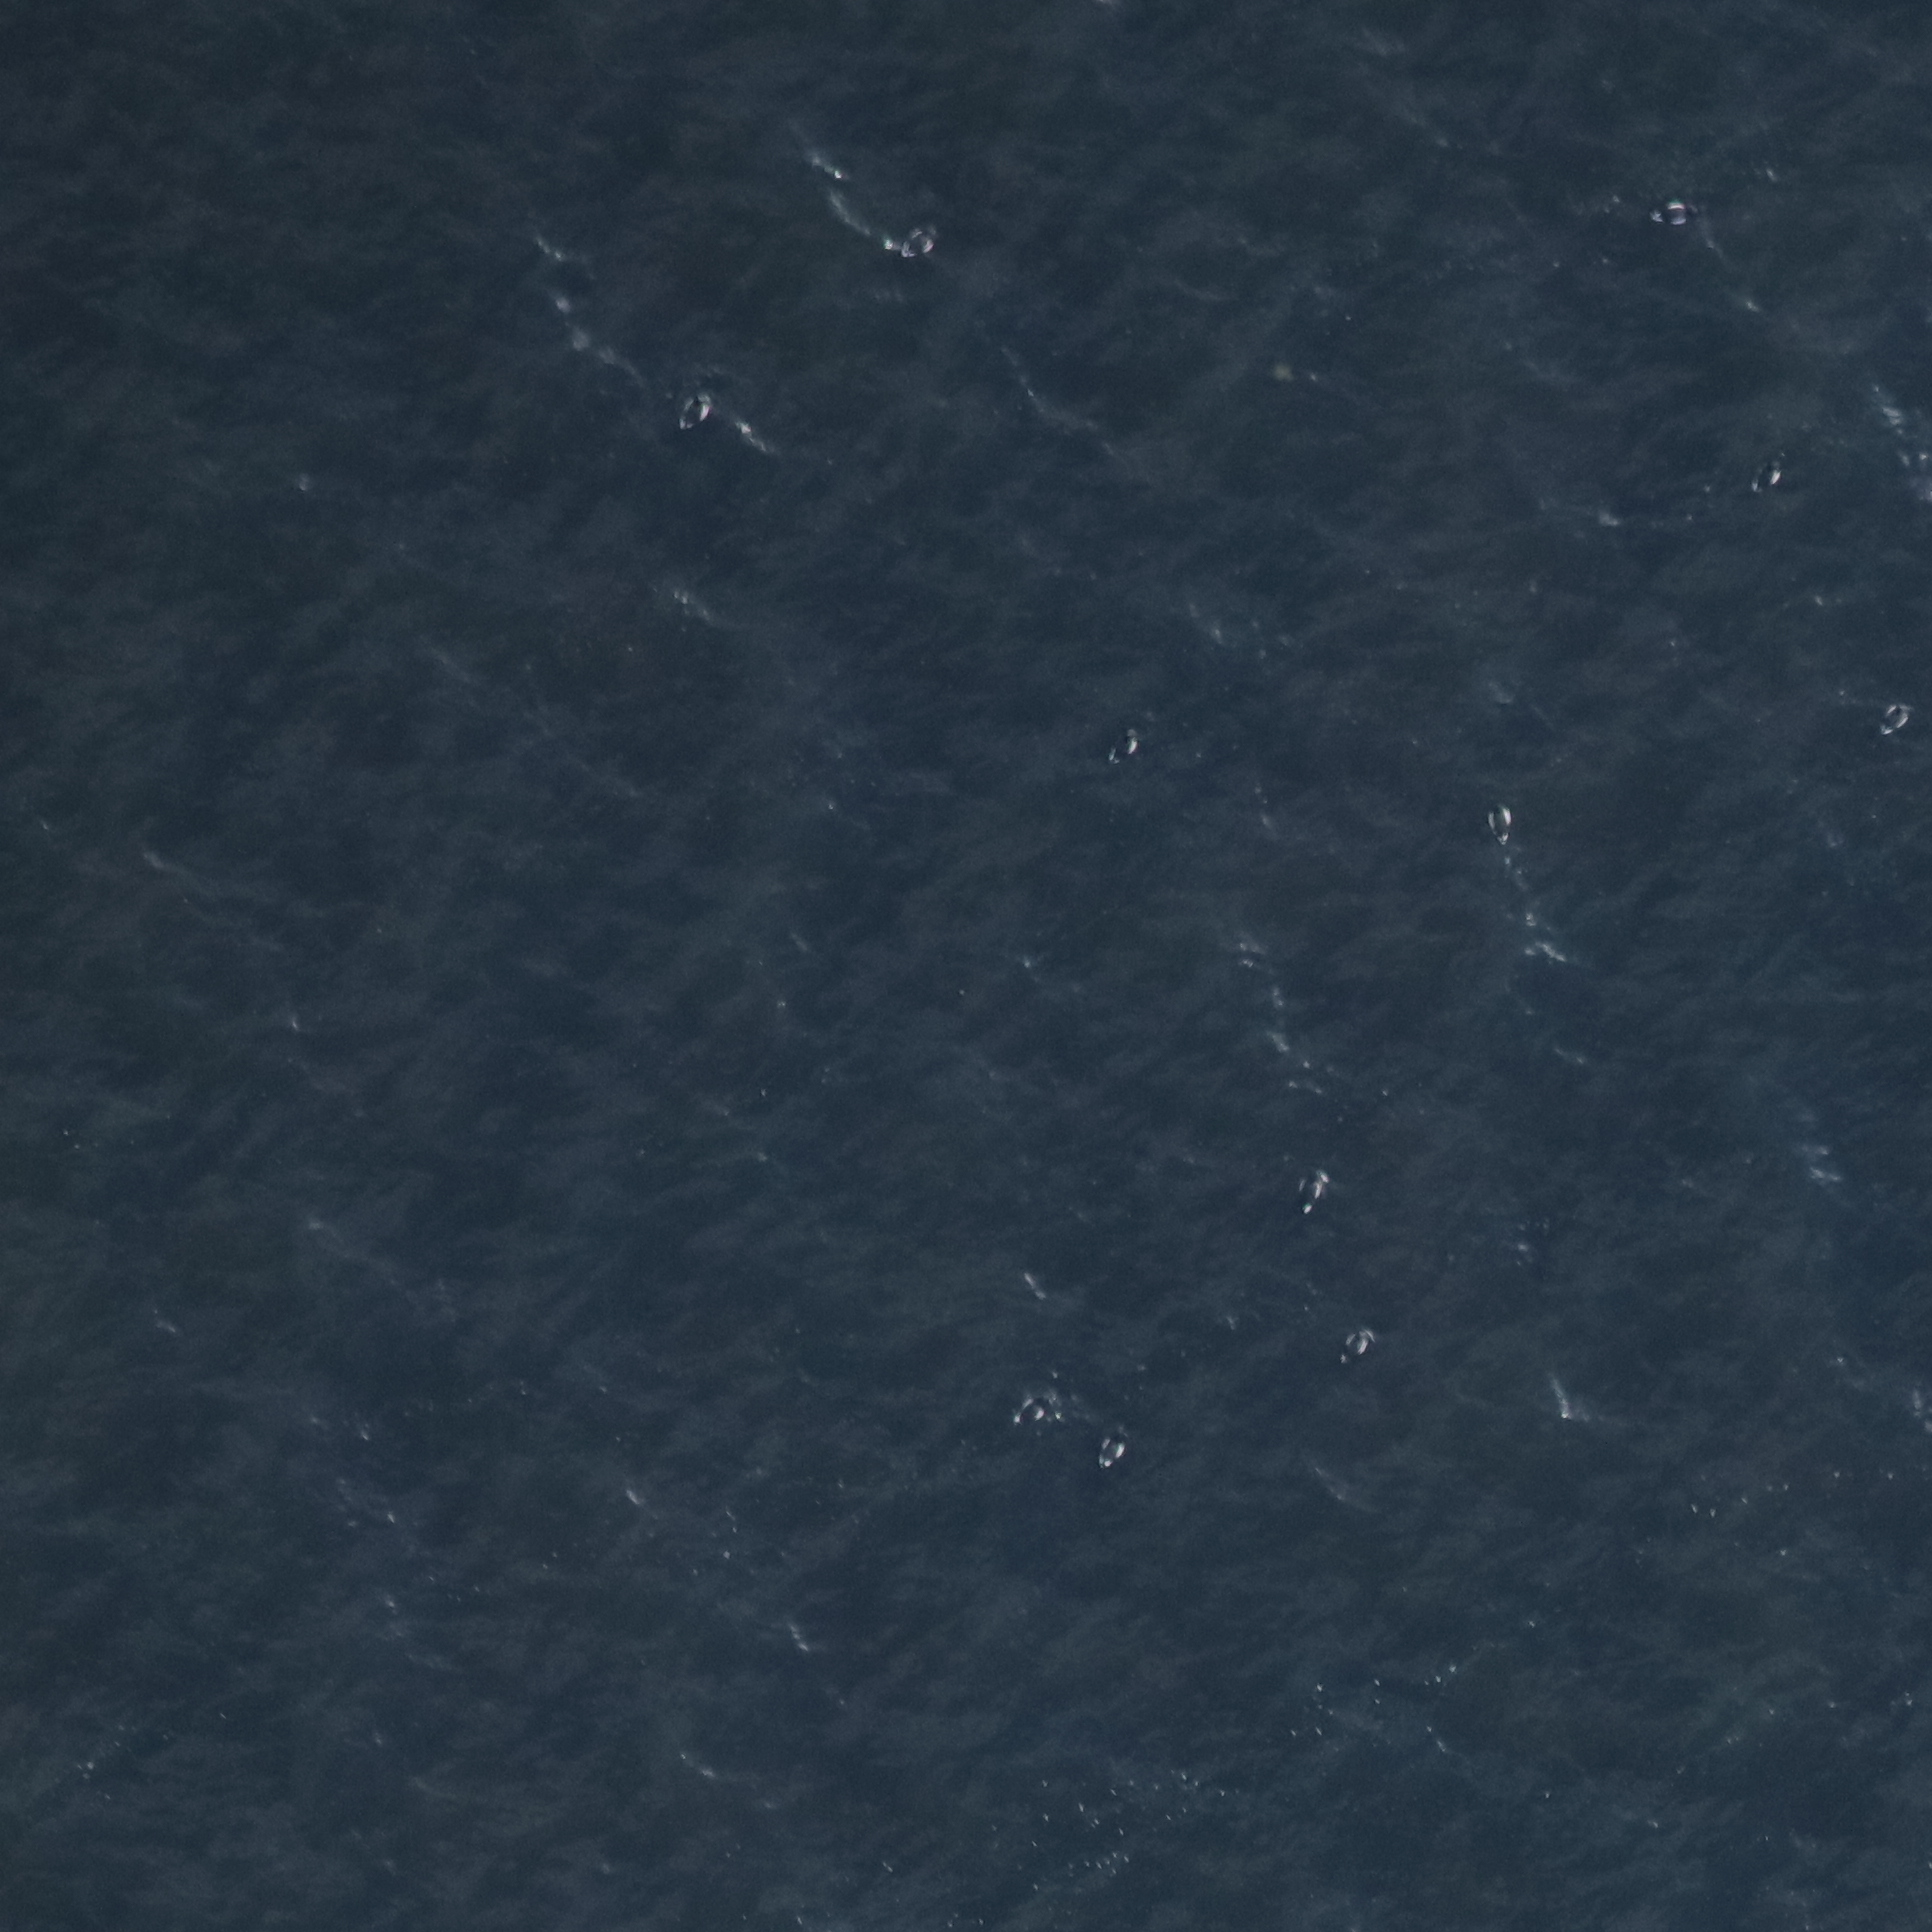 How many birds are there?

11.